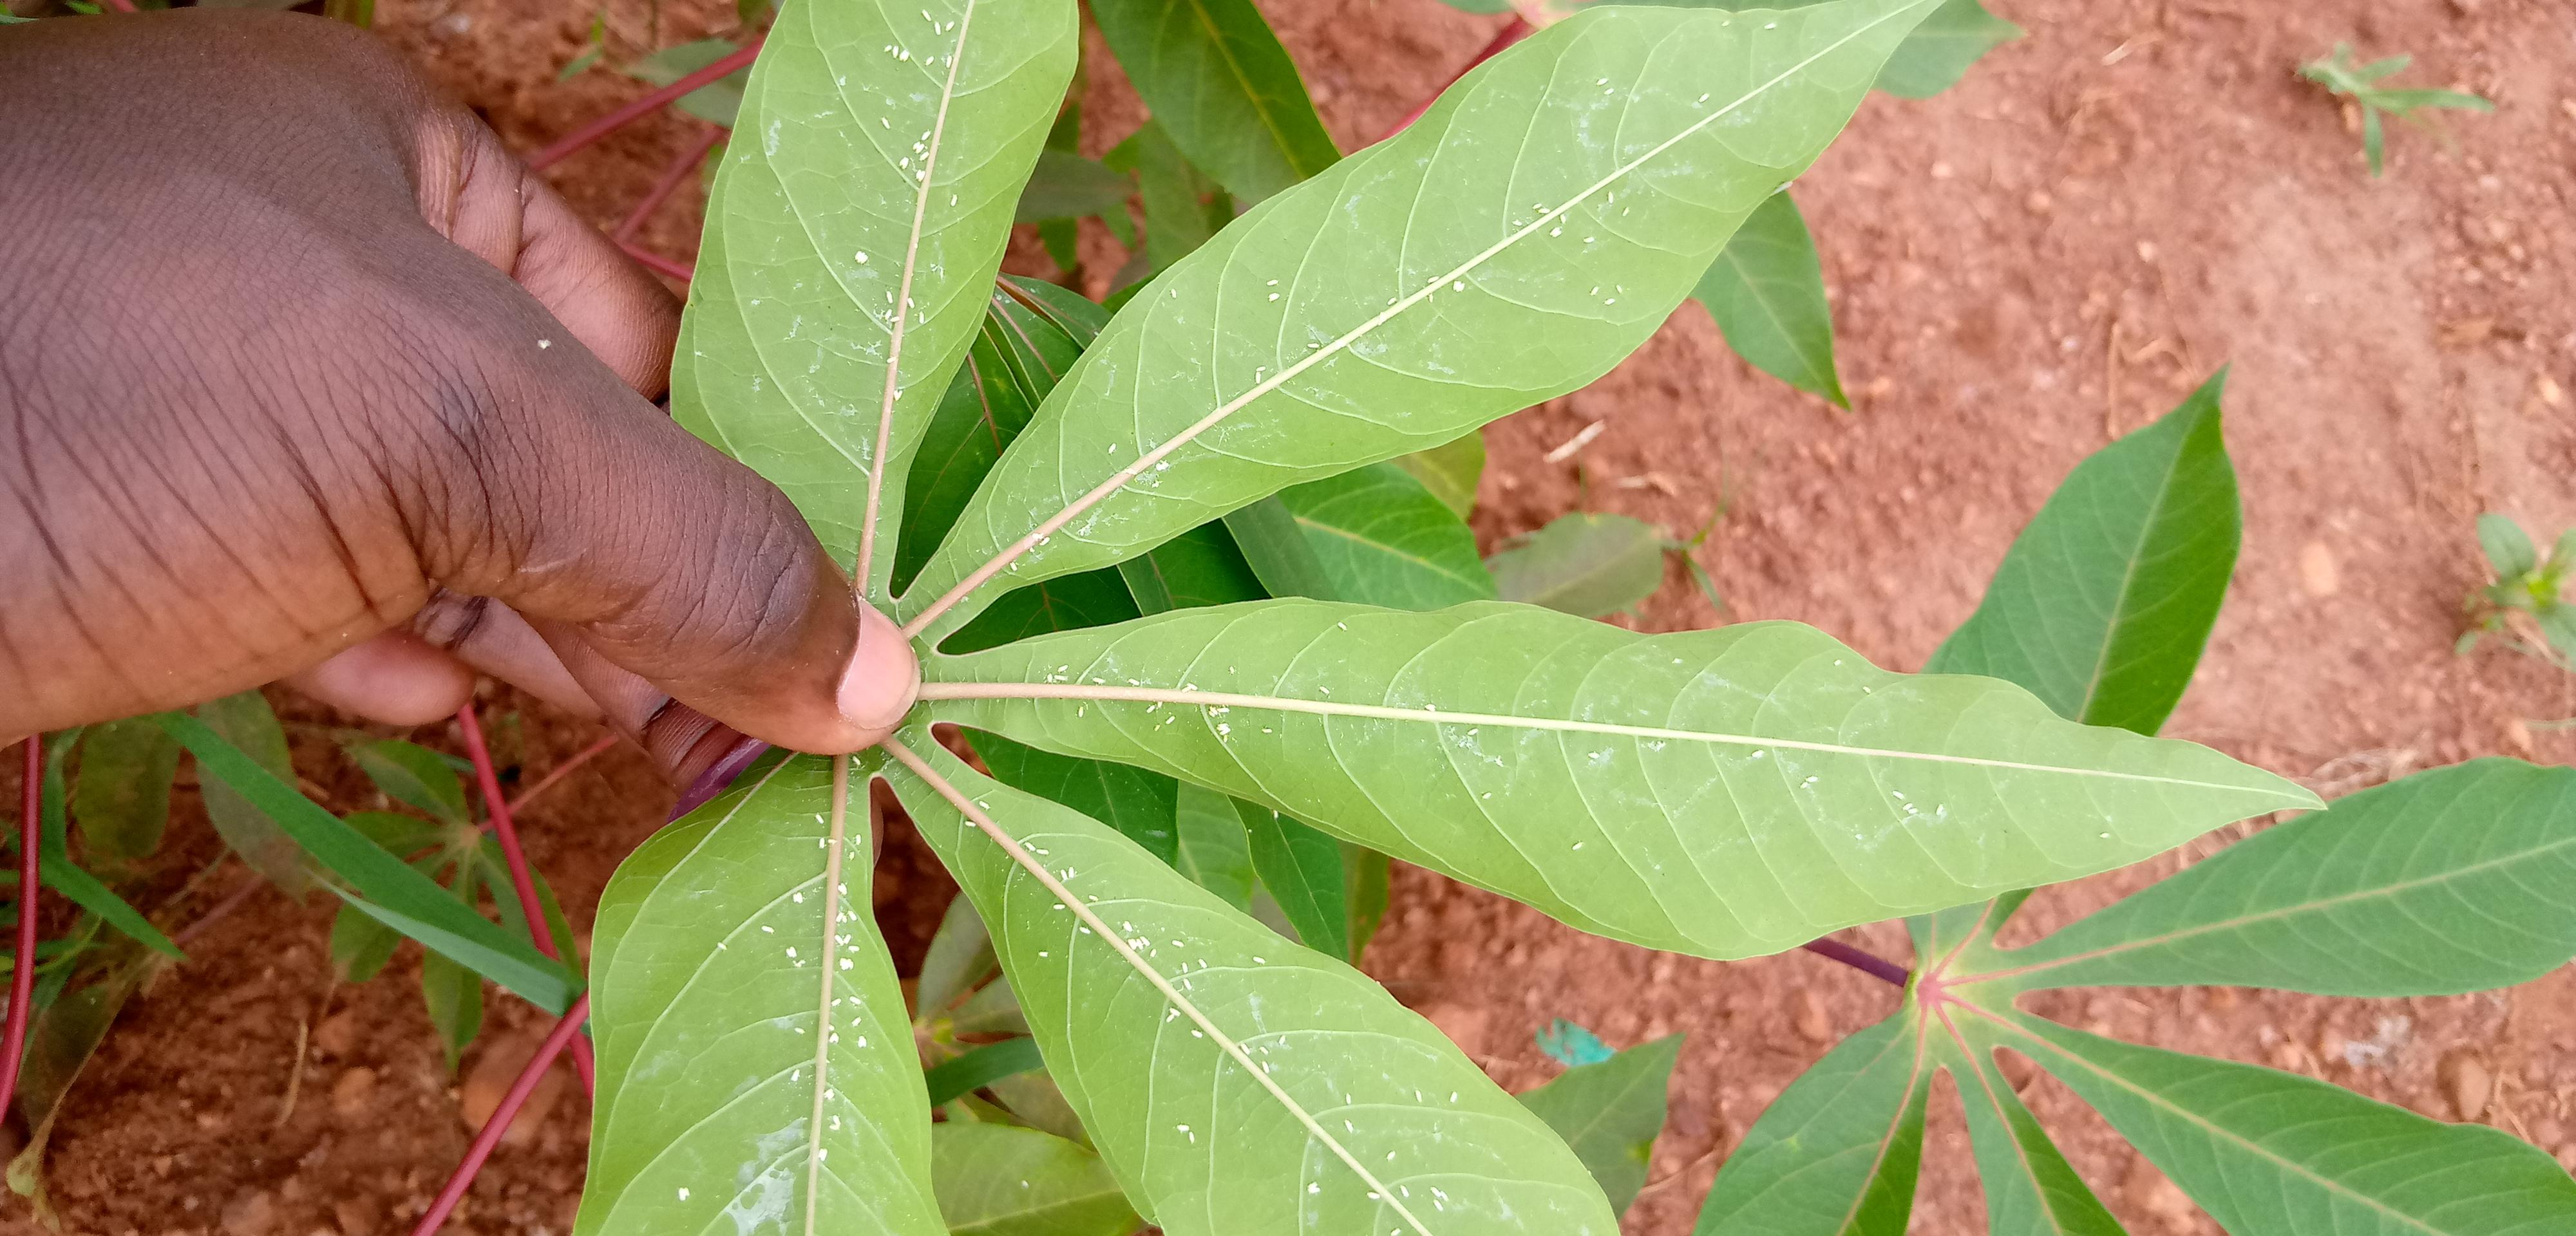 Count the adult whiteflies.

181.